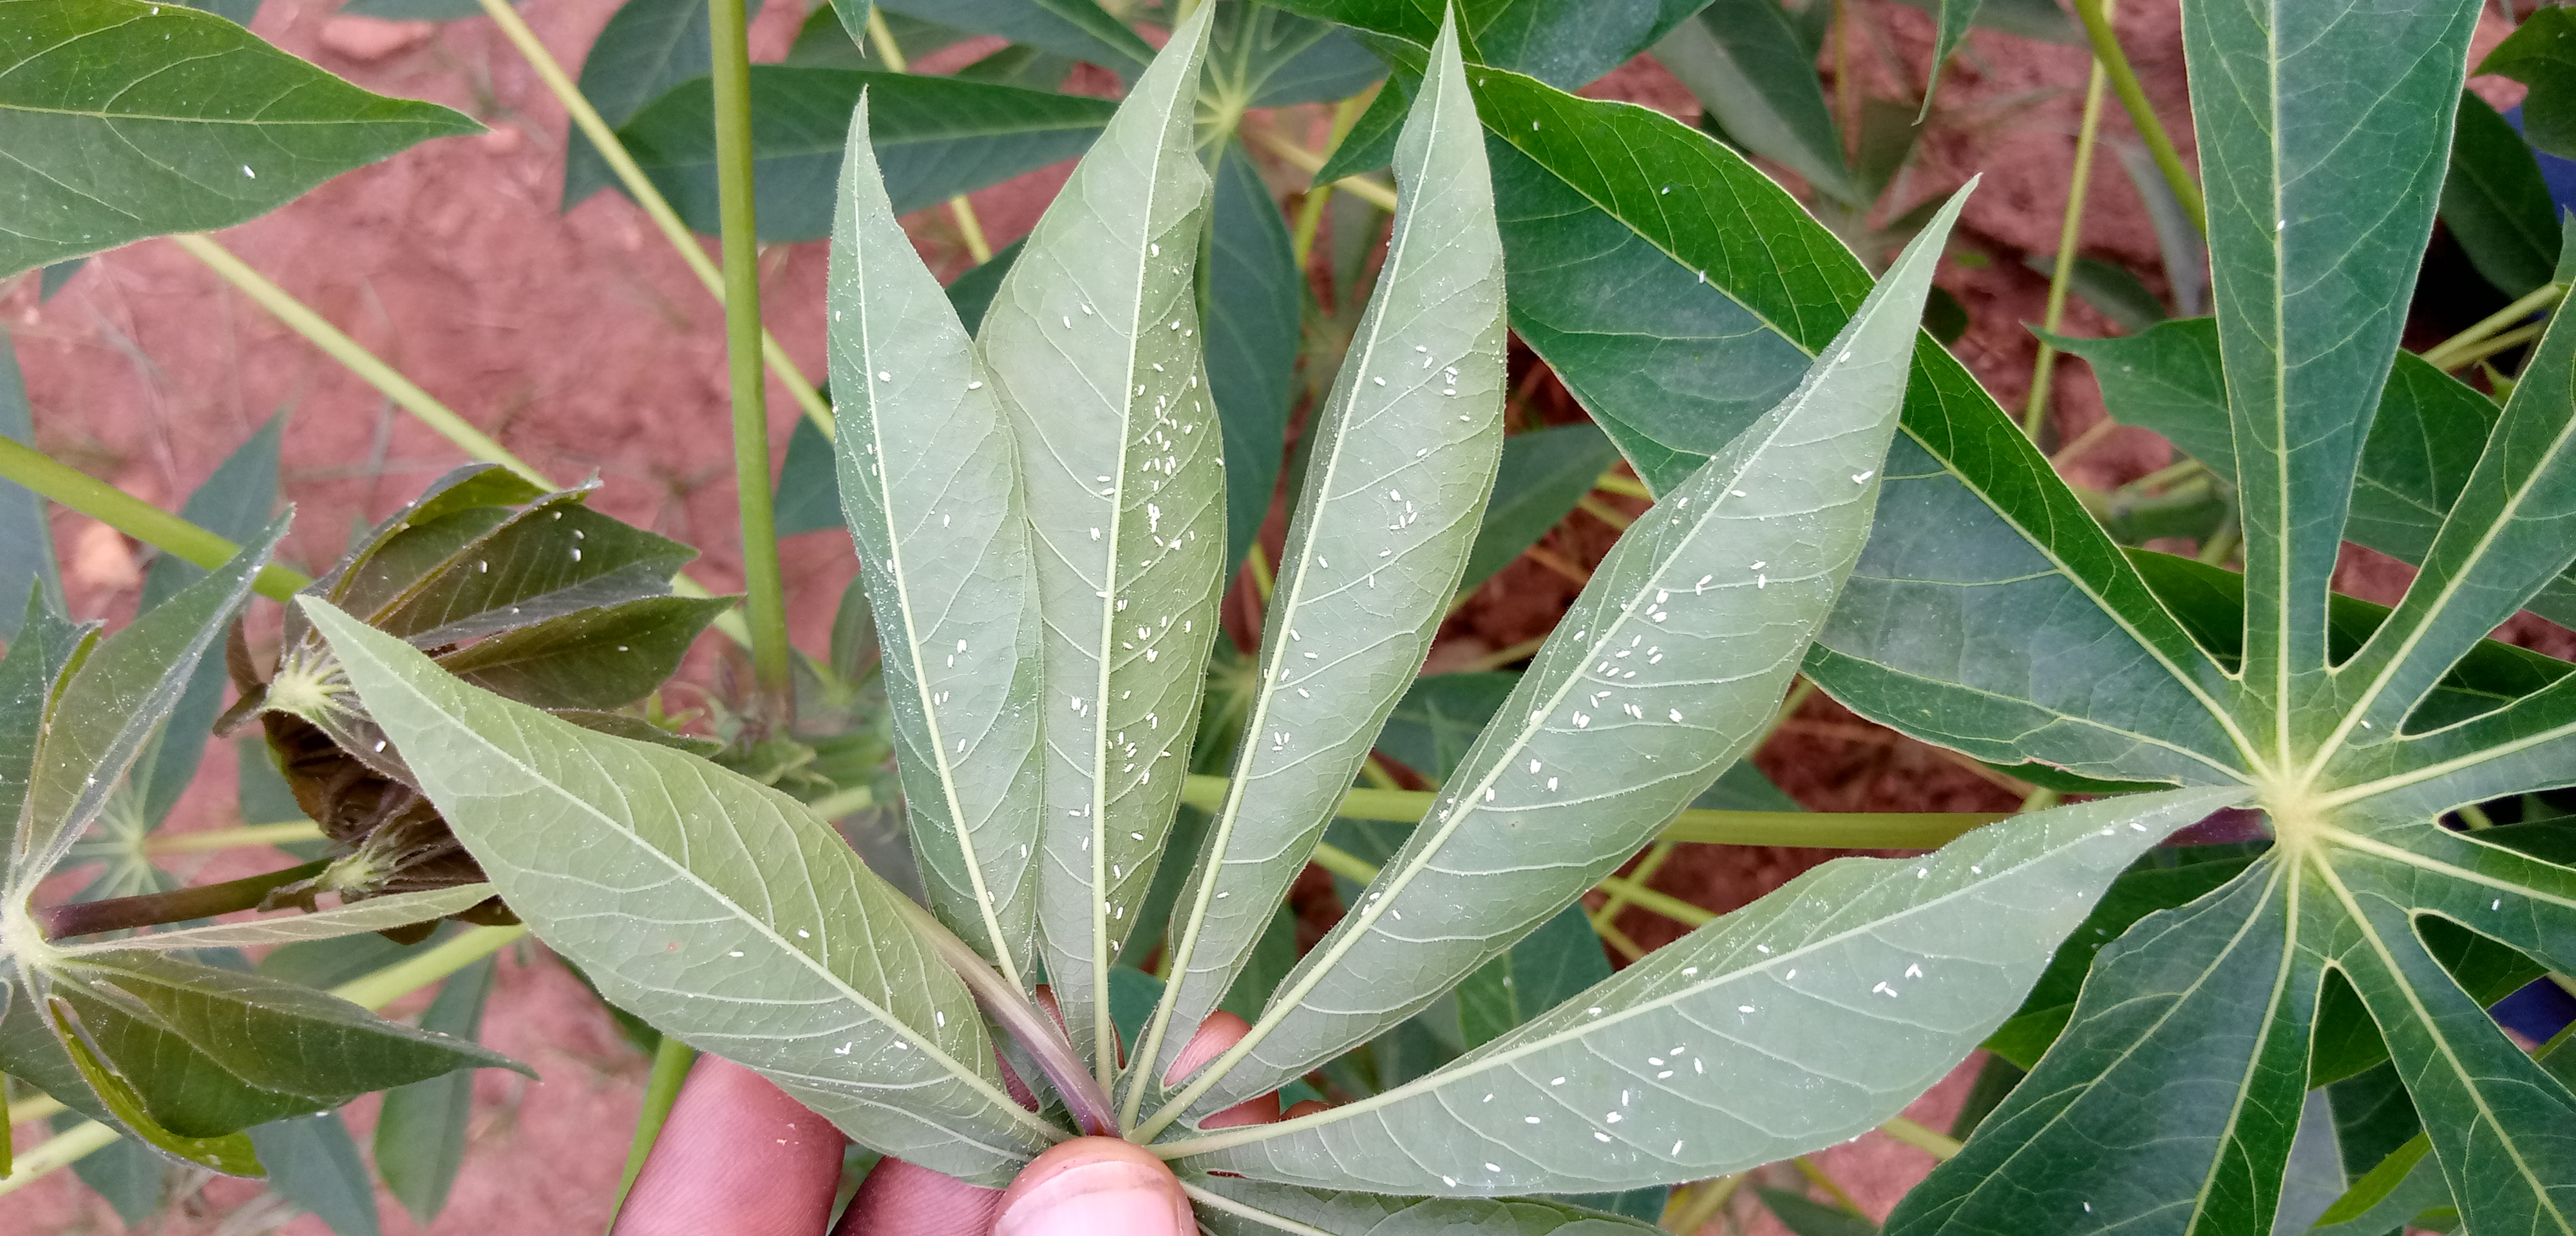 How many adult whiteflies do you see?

204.